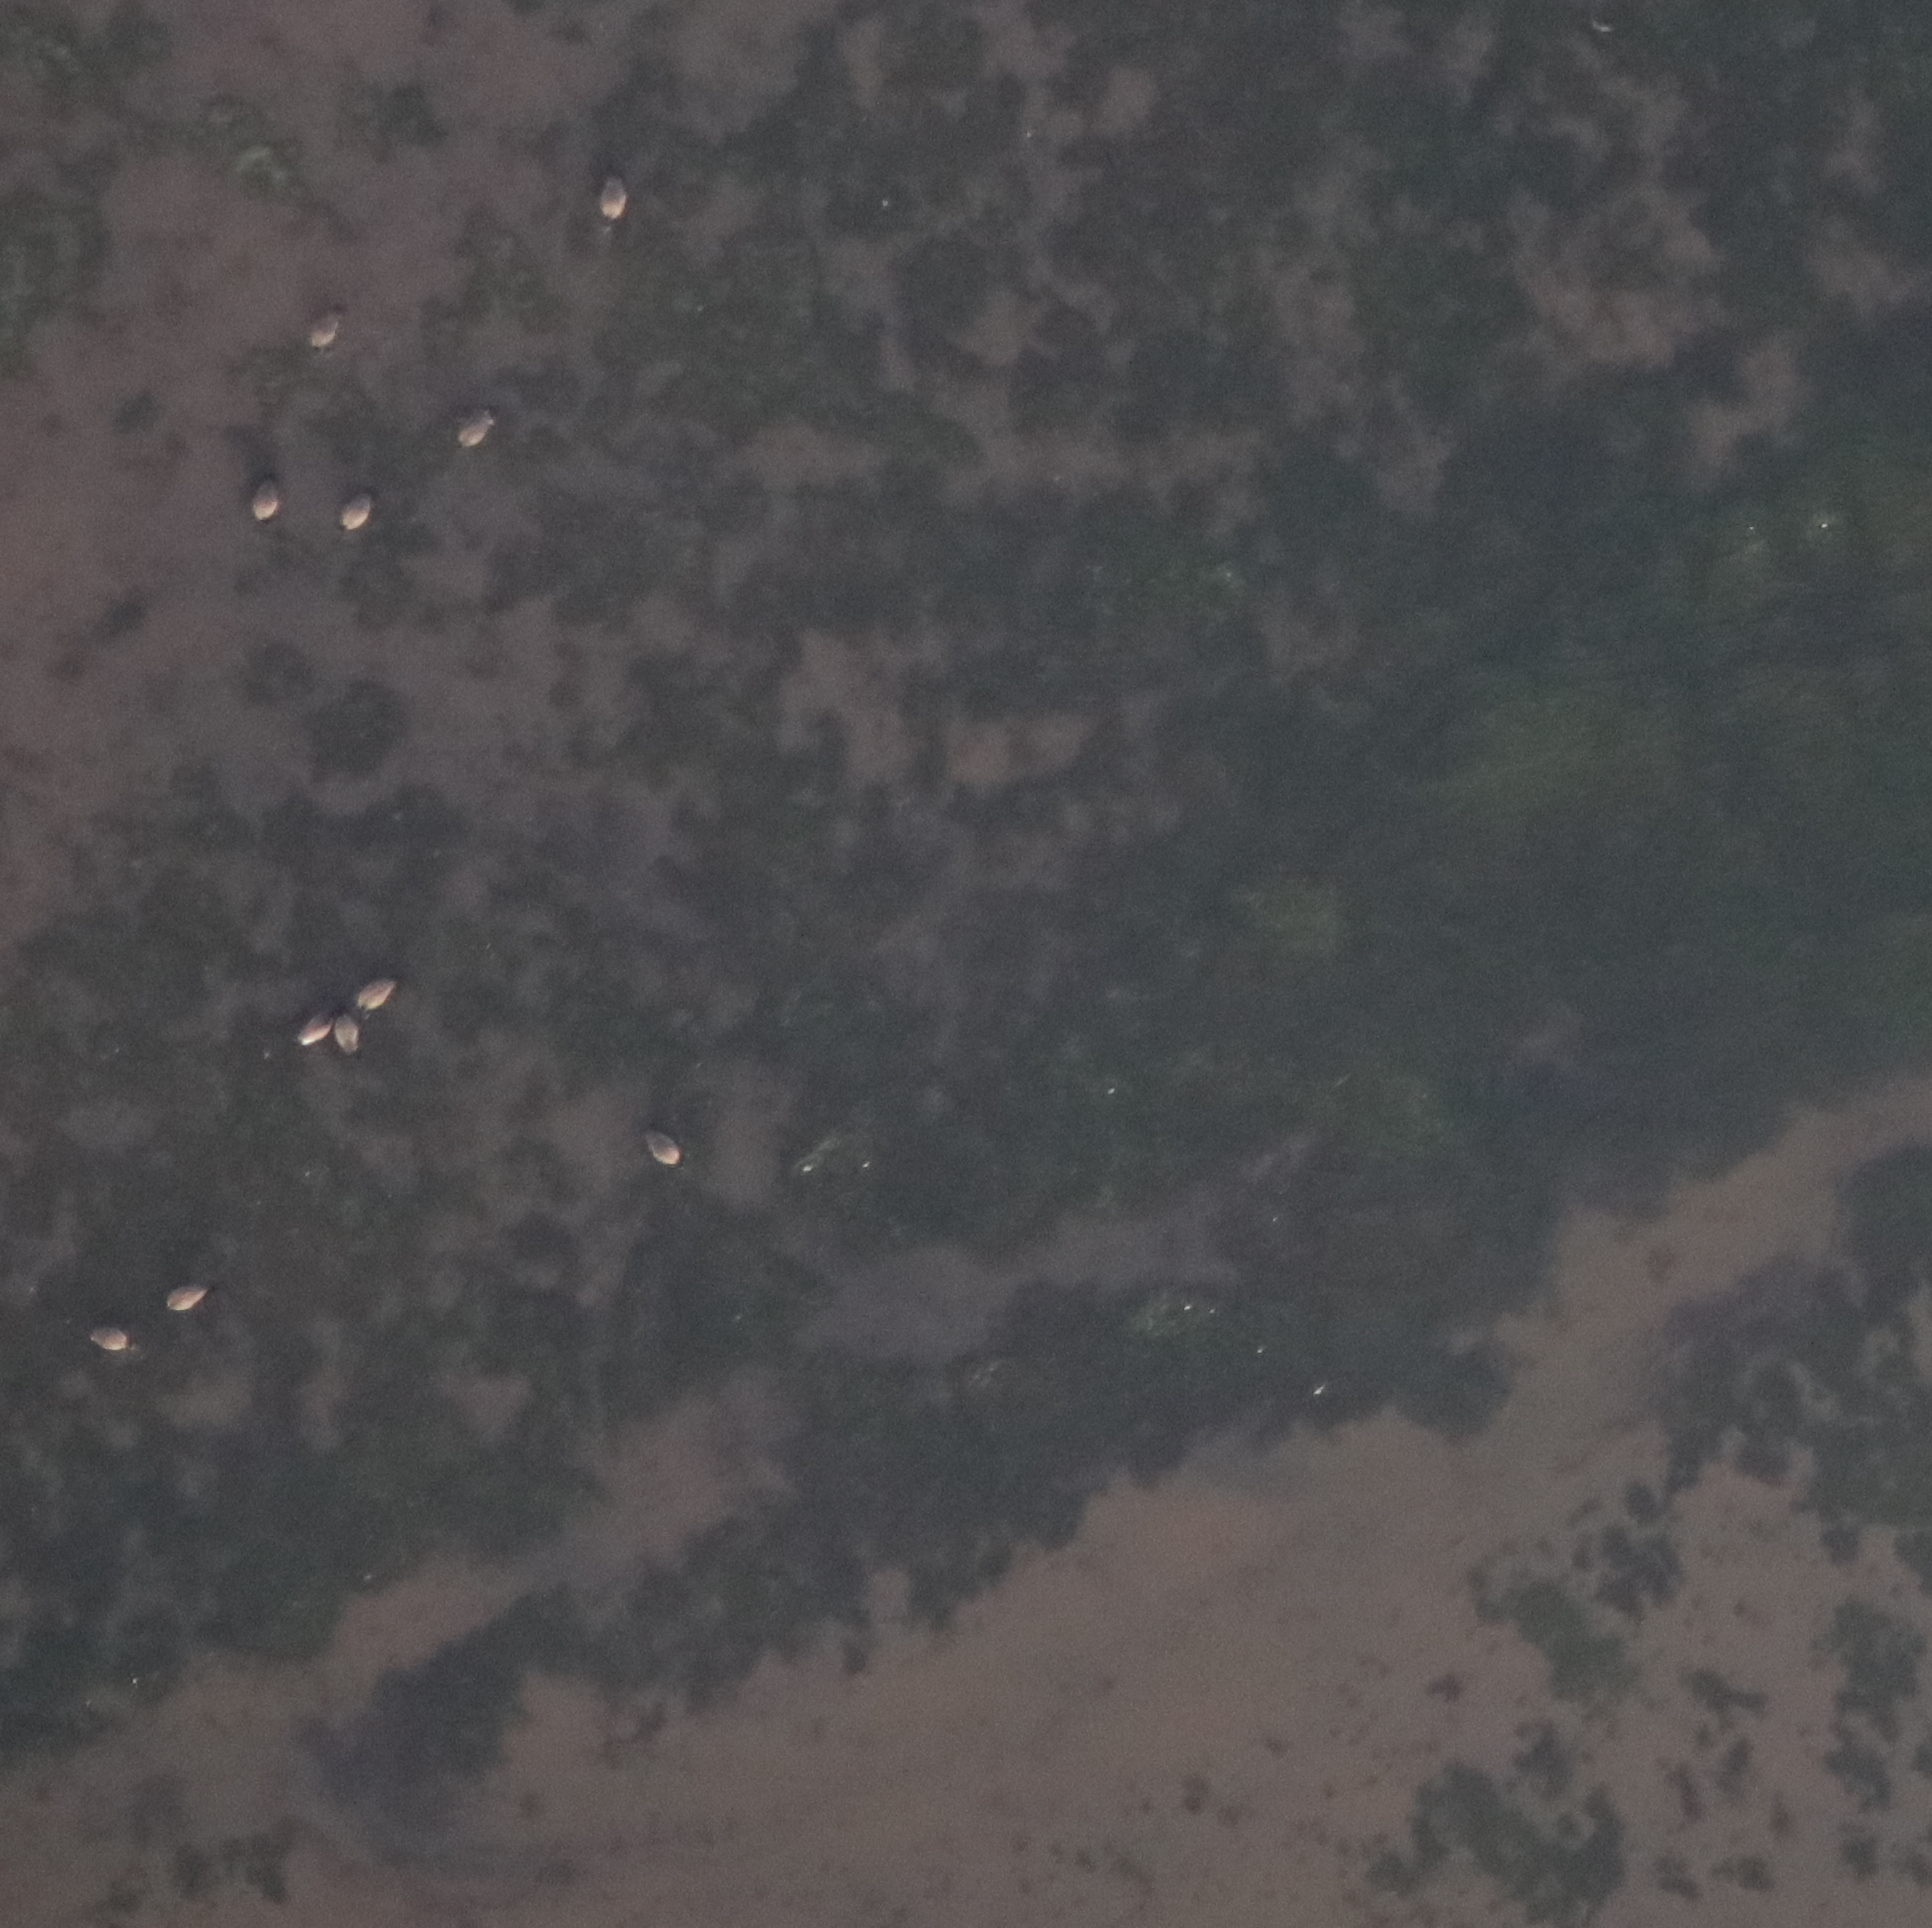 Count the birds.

10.